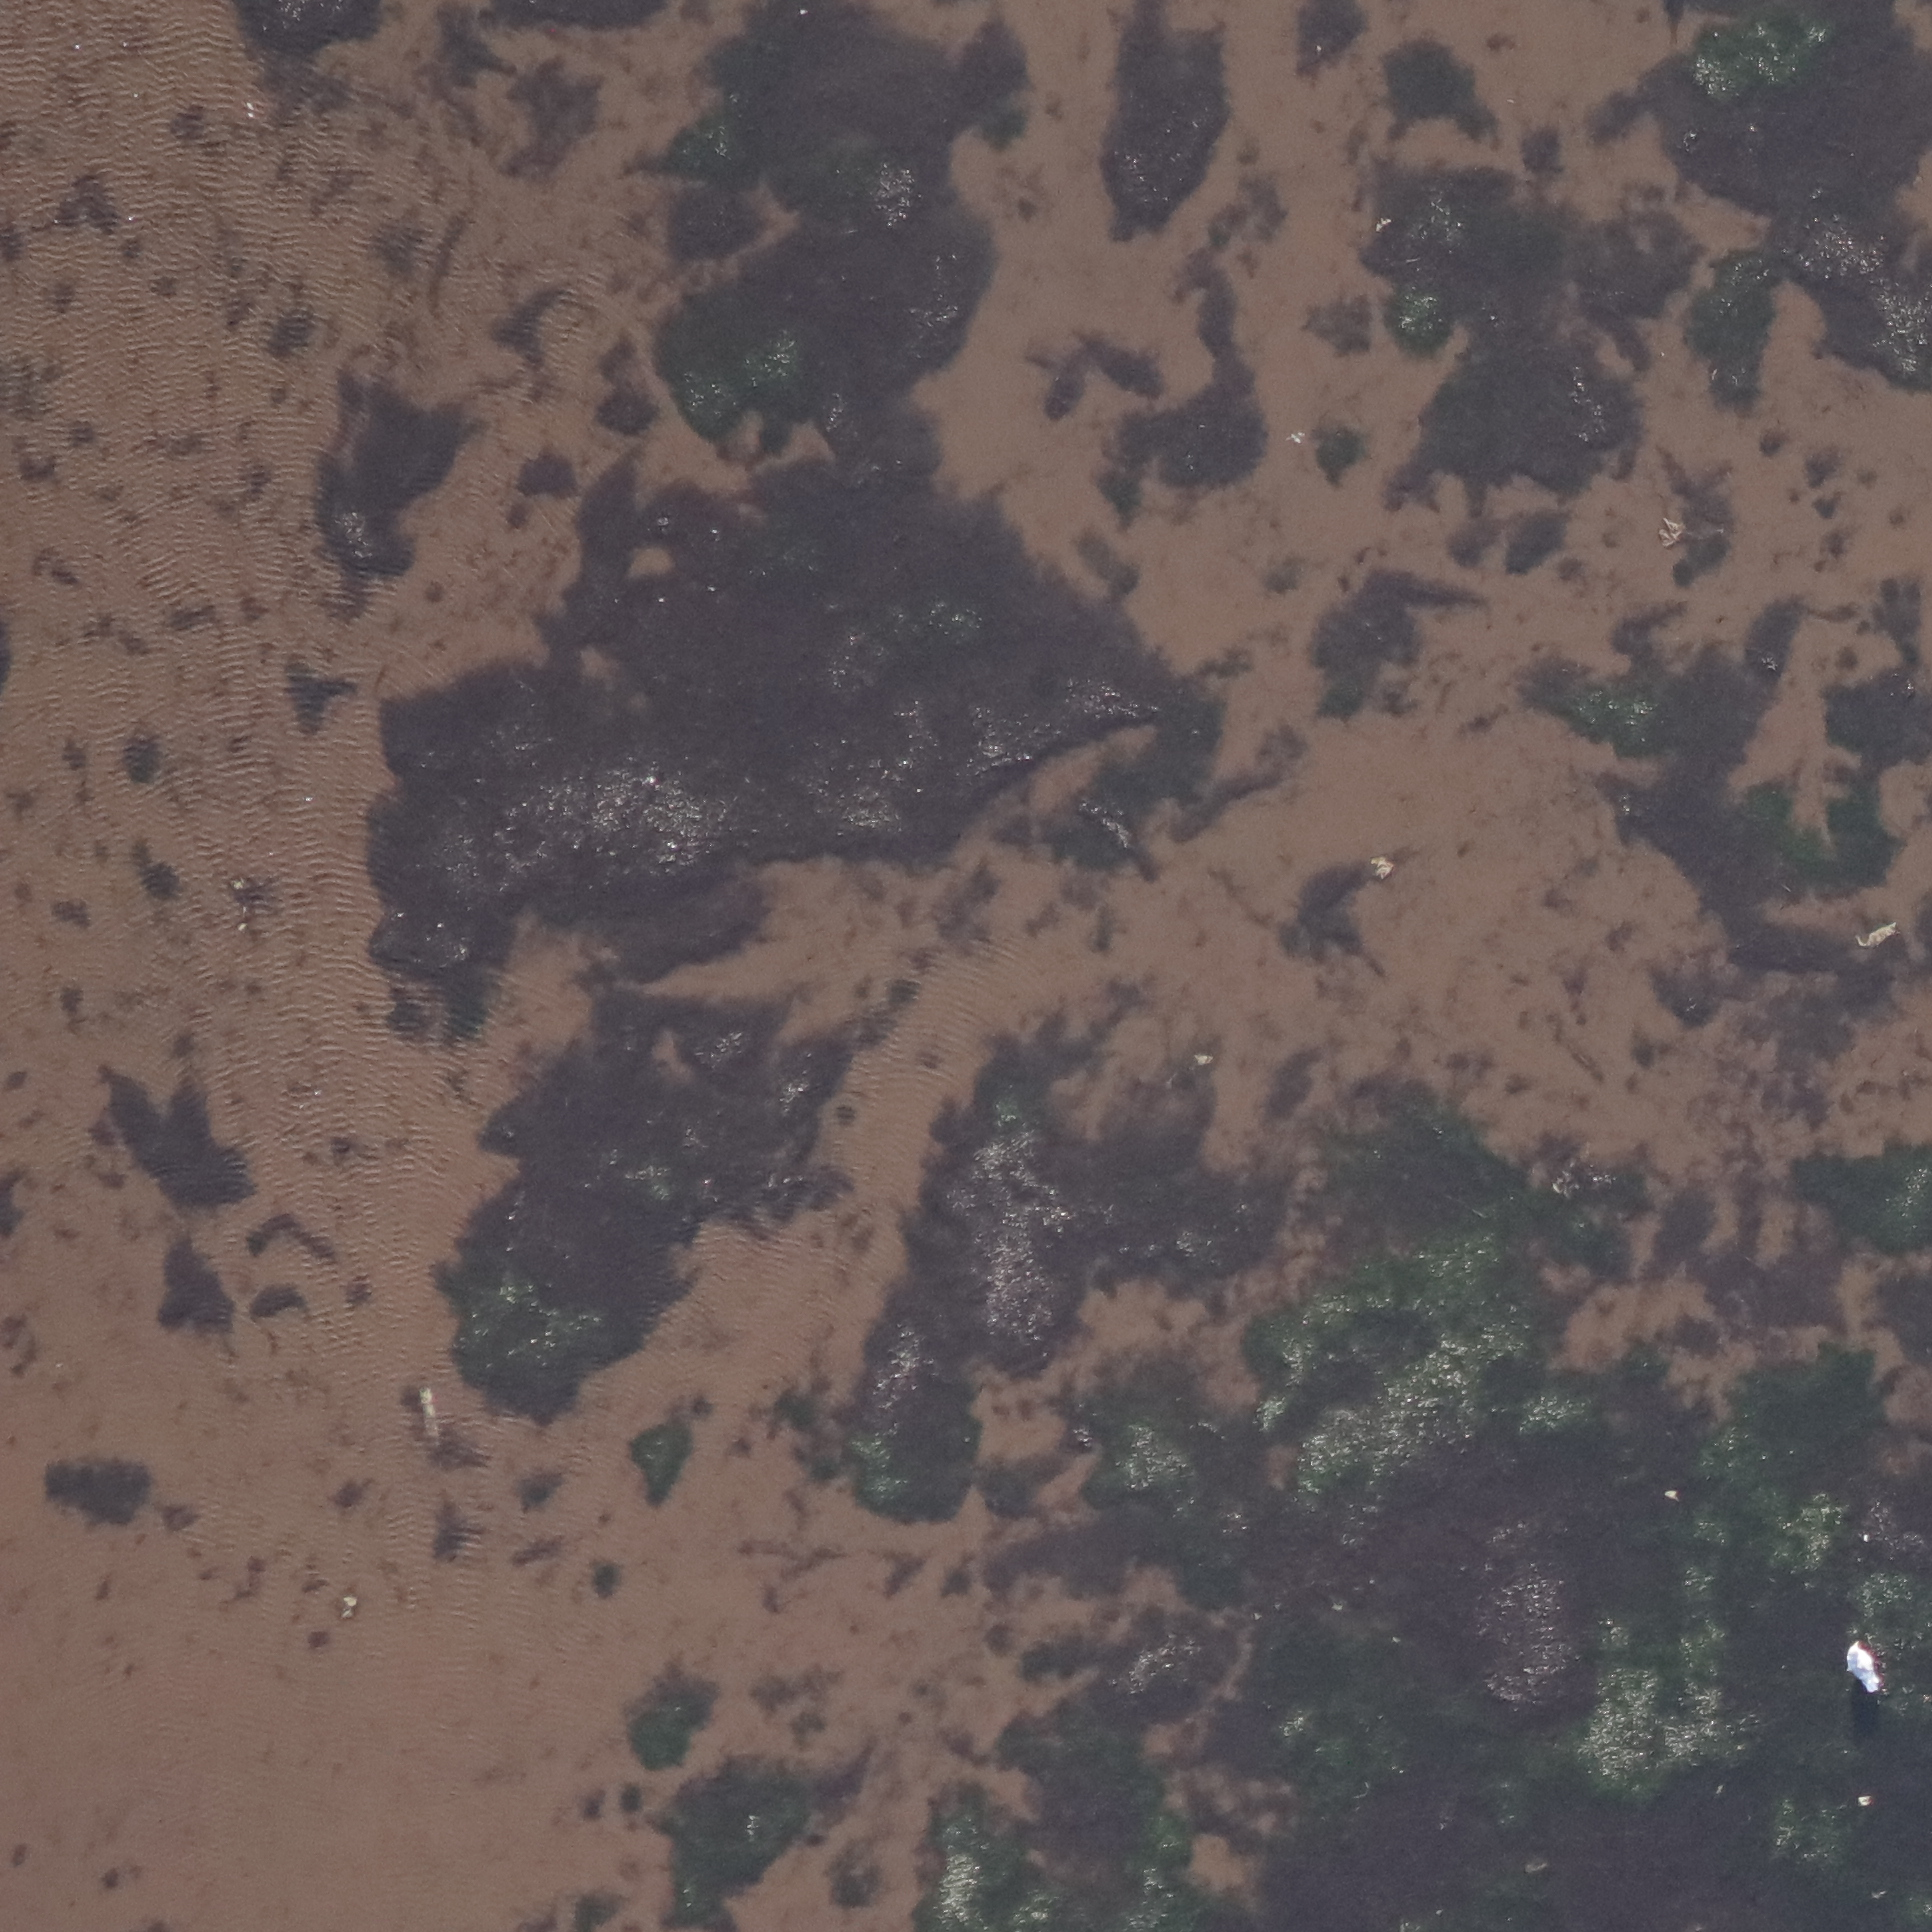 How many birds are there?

1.